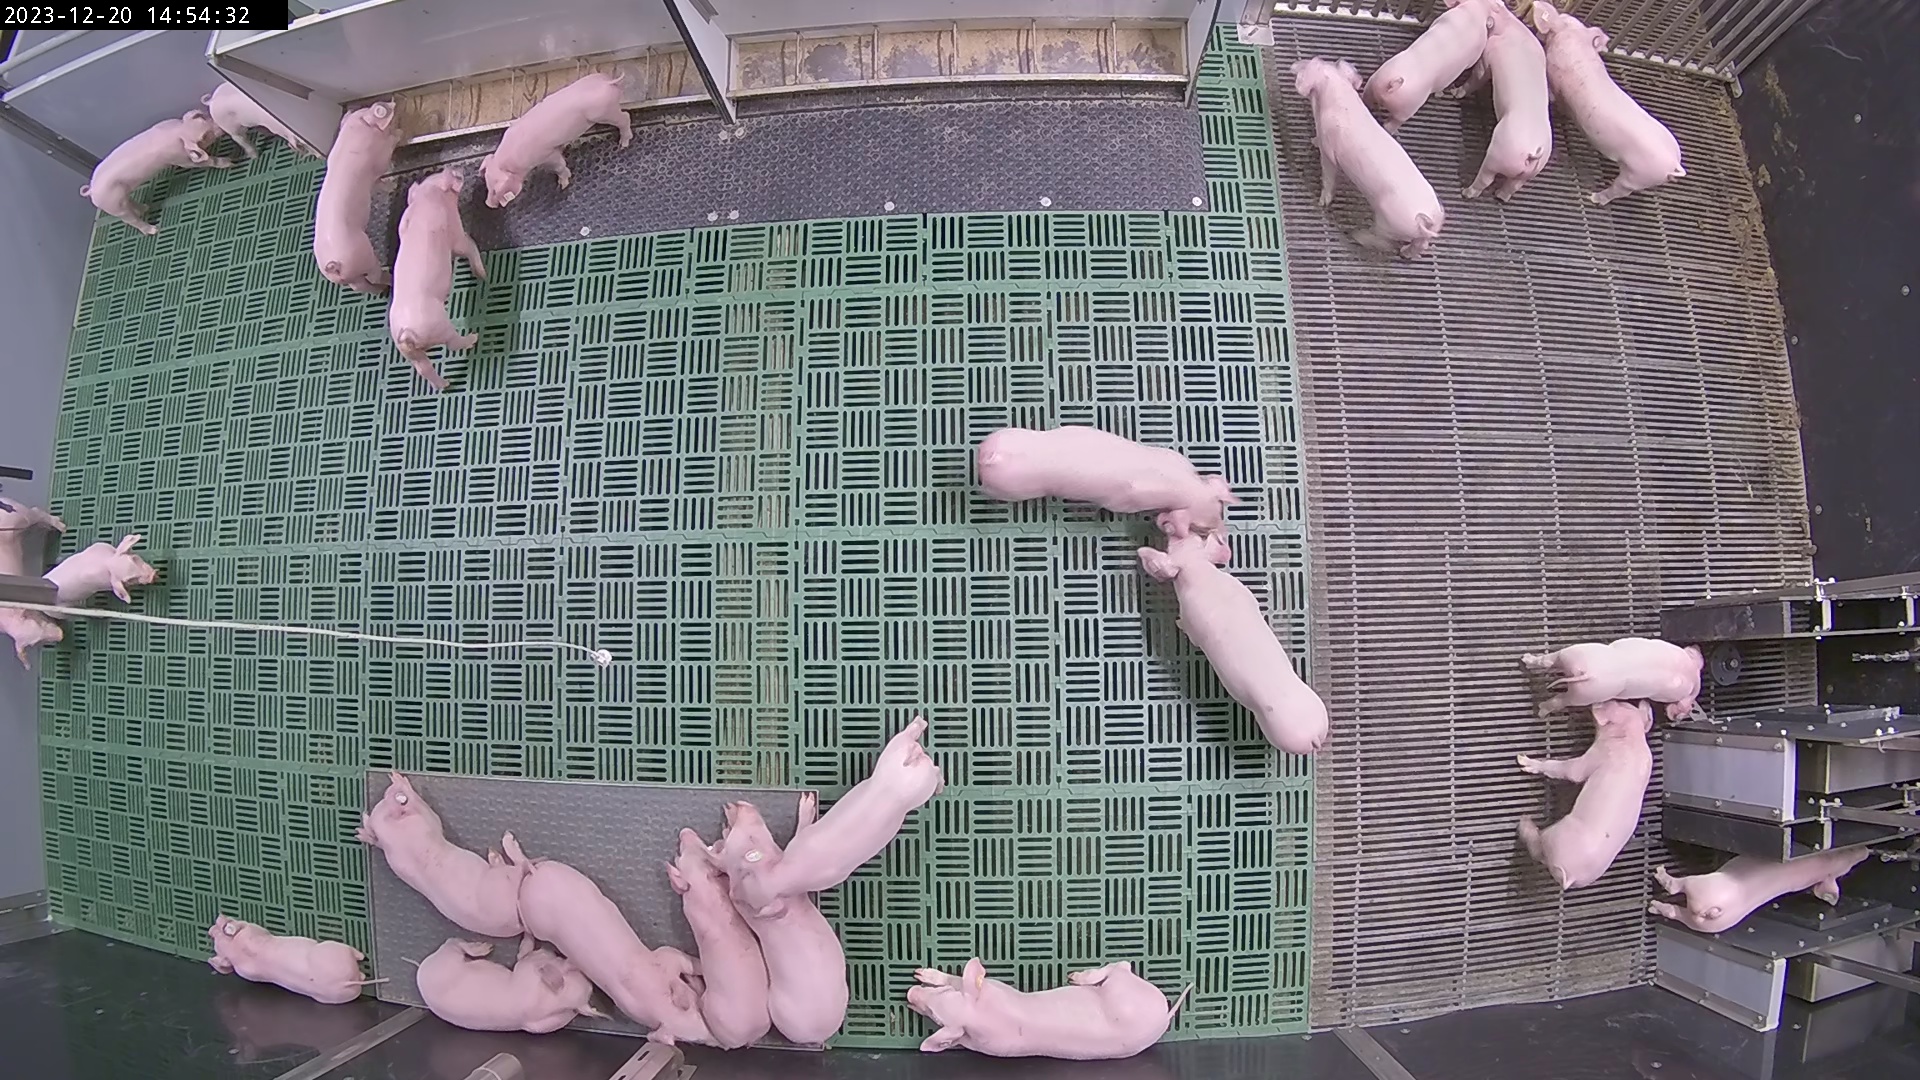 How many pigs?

24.